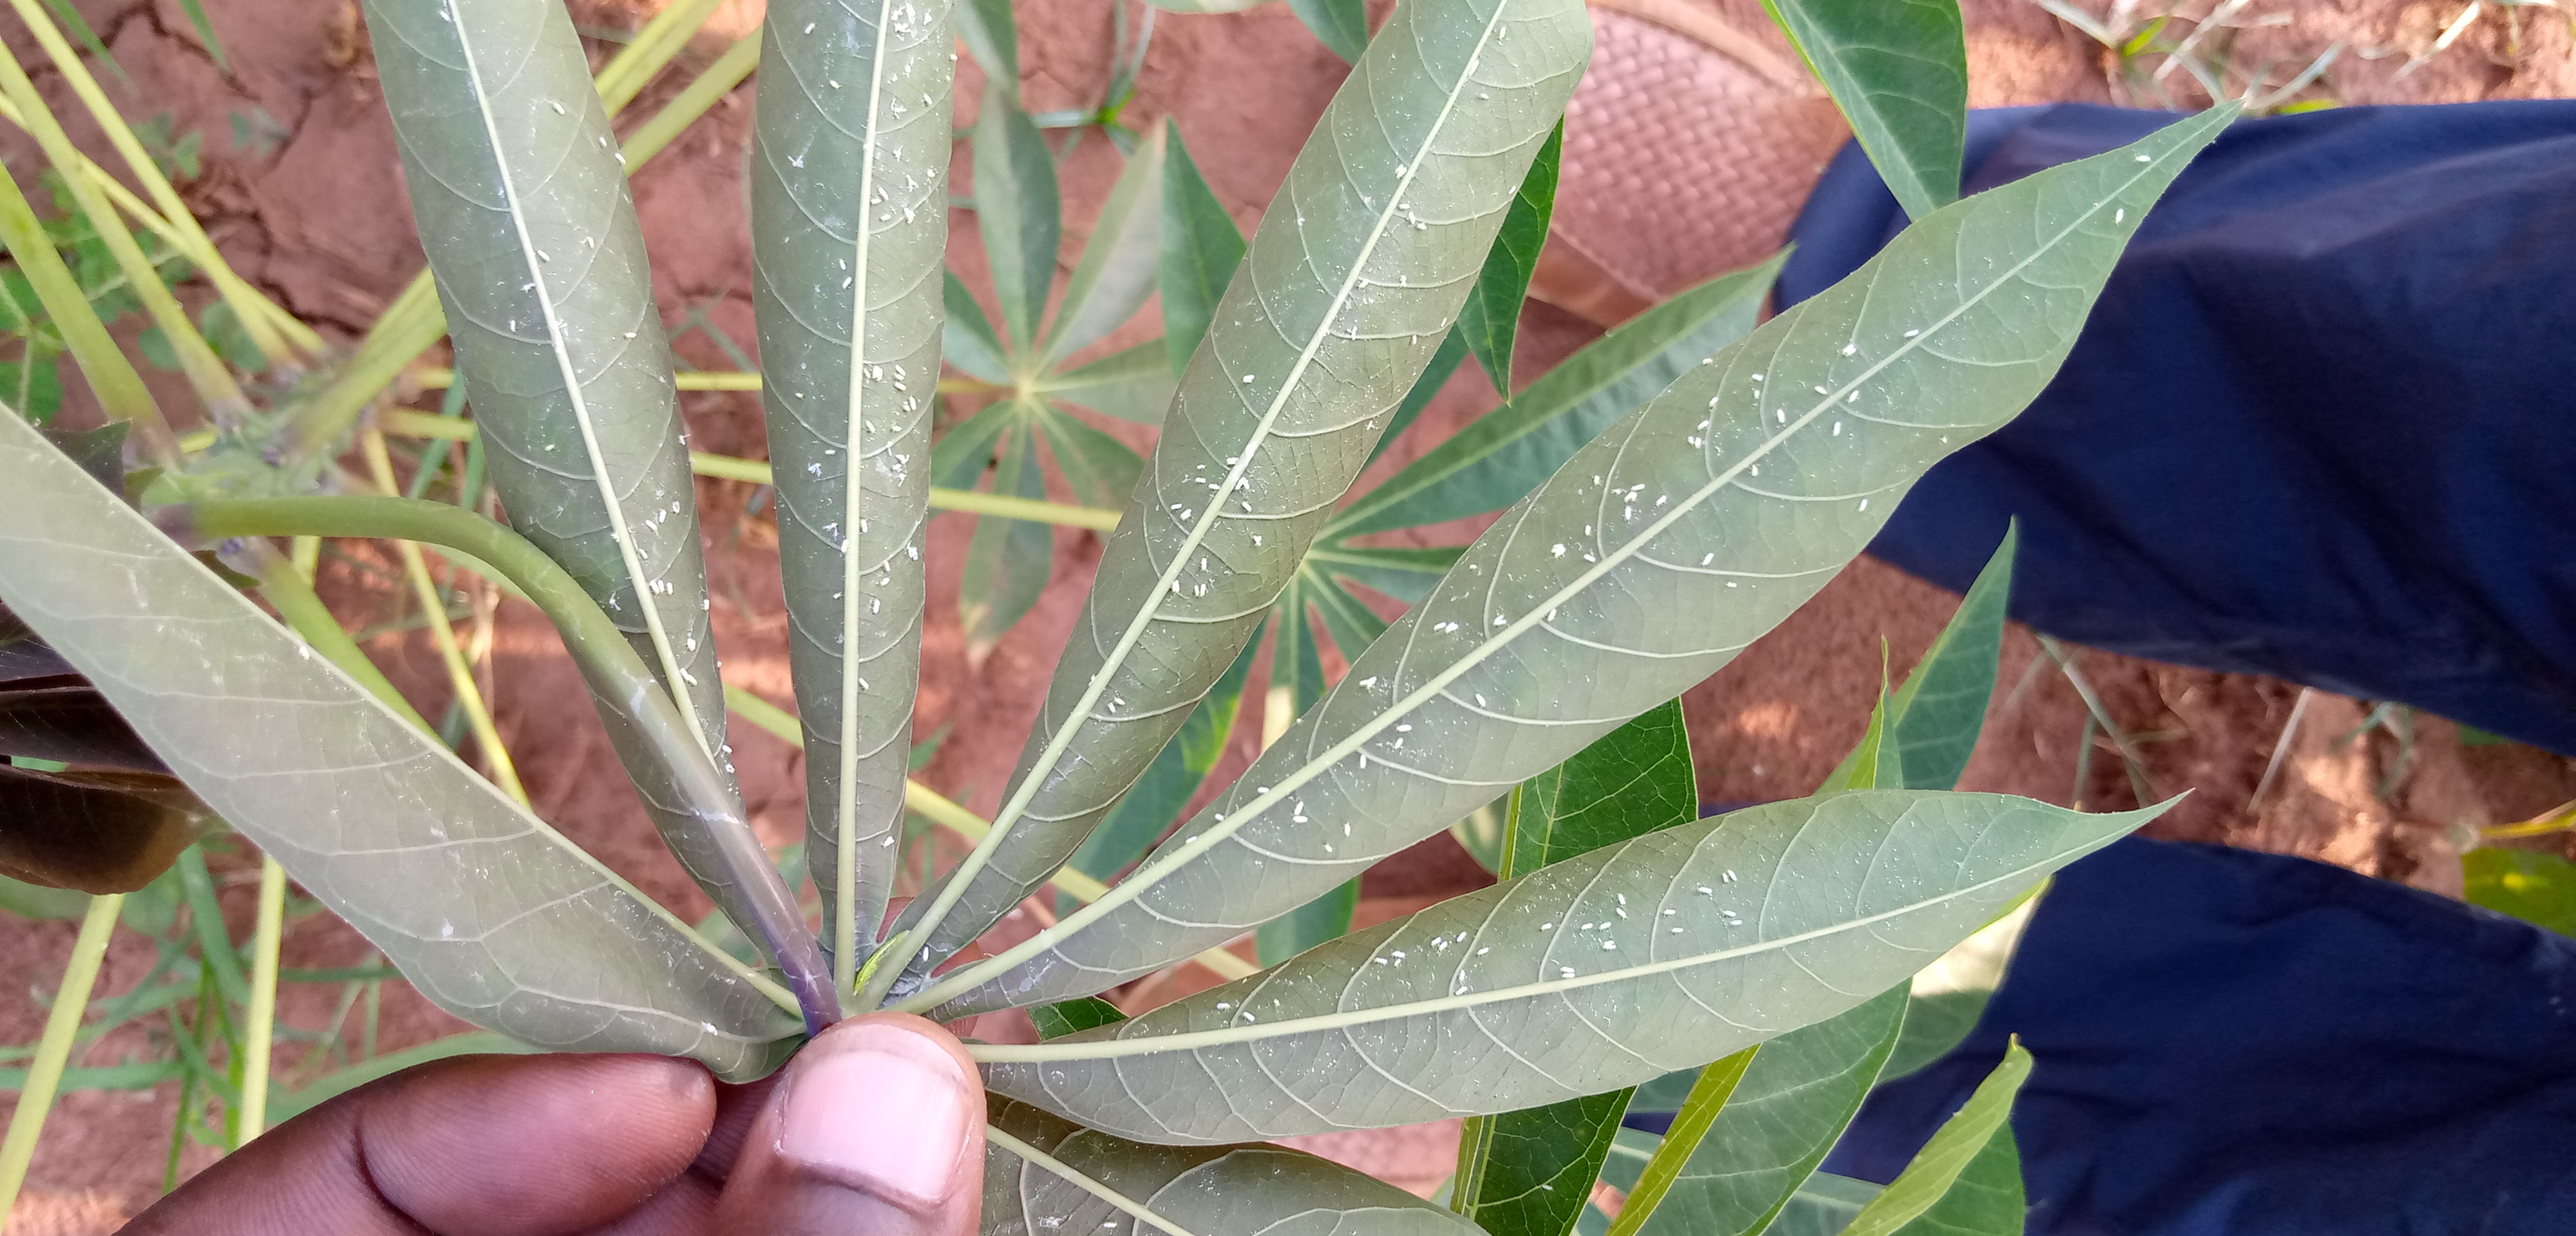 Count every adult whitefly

181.